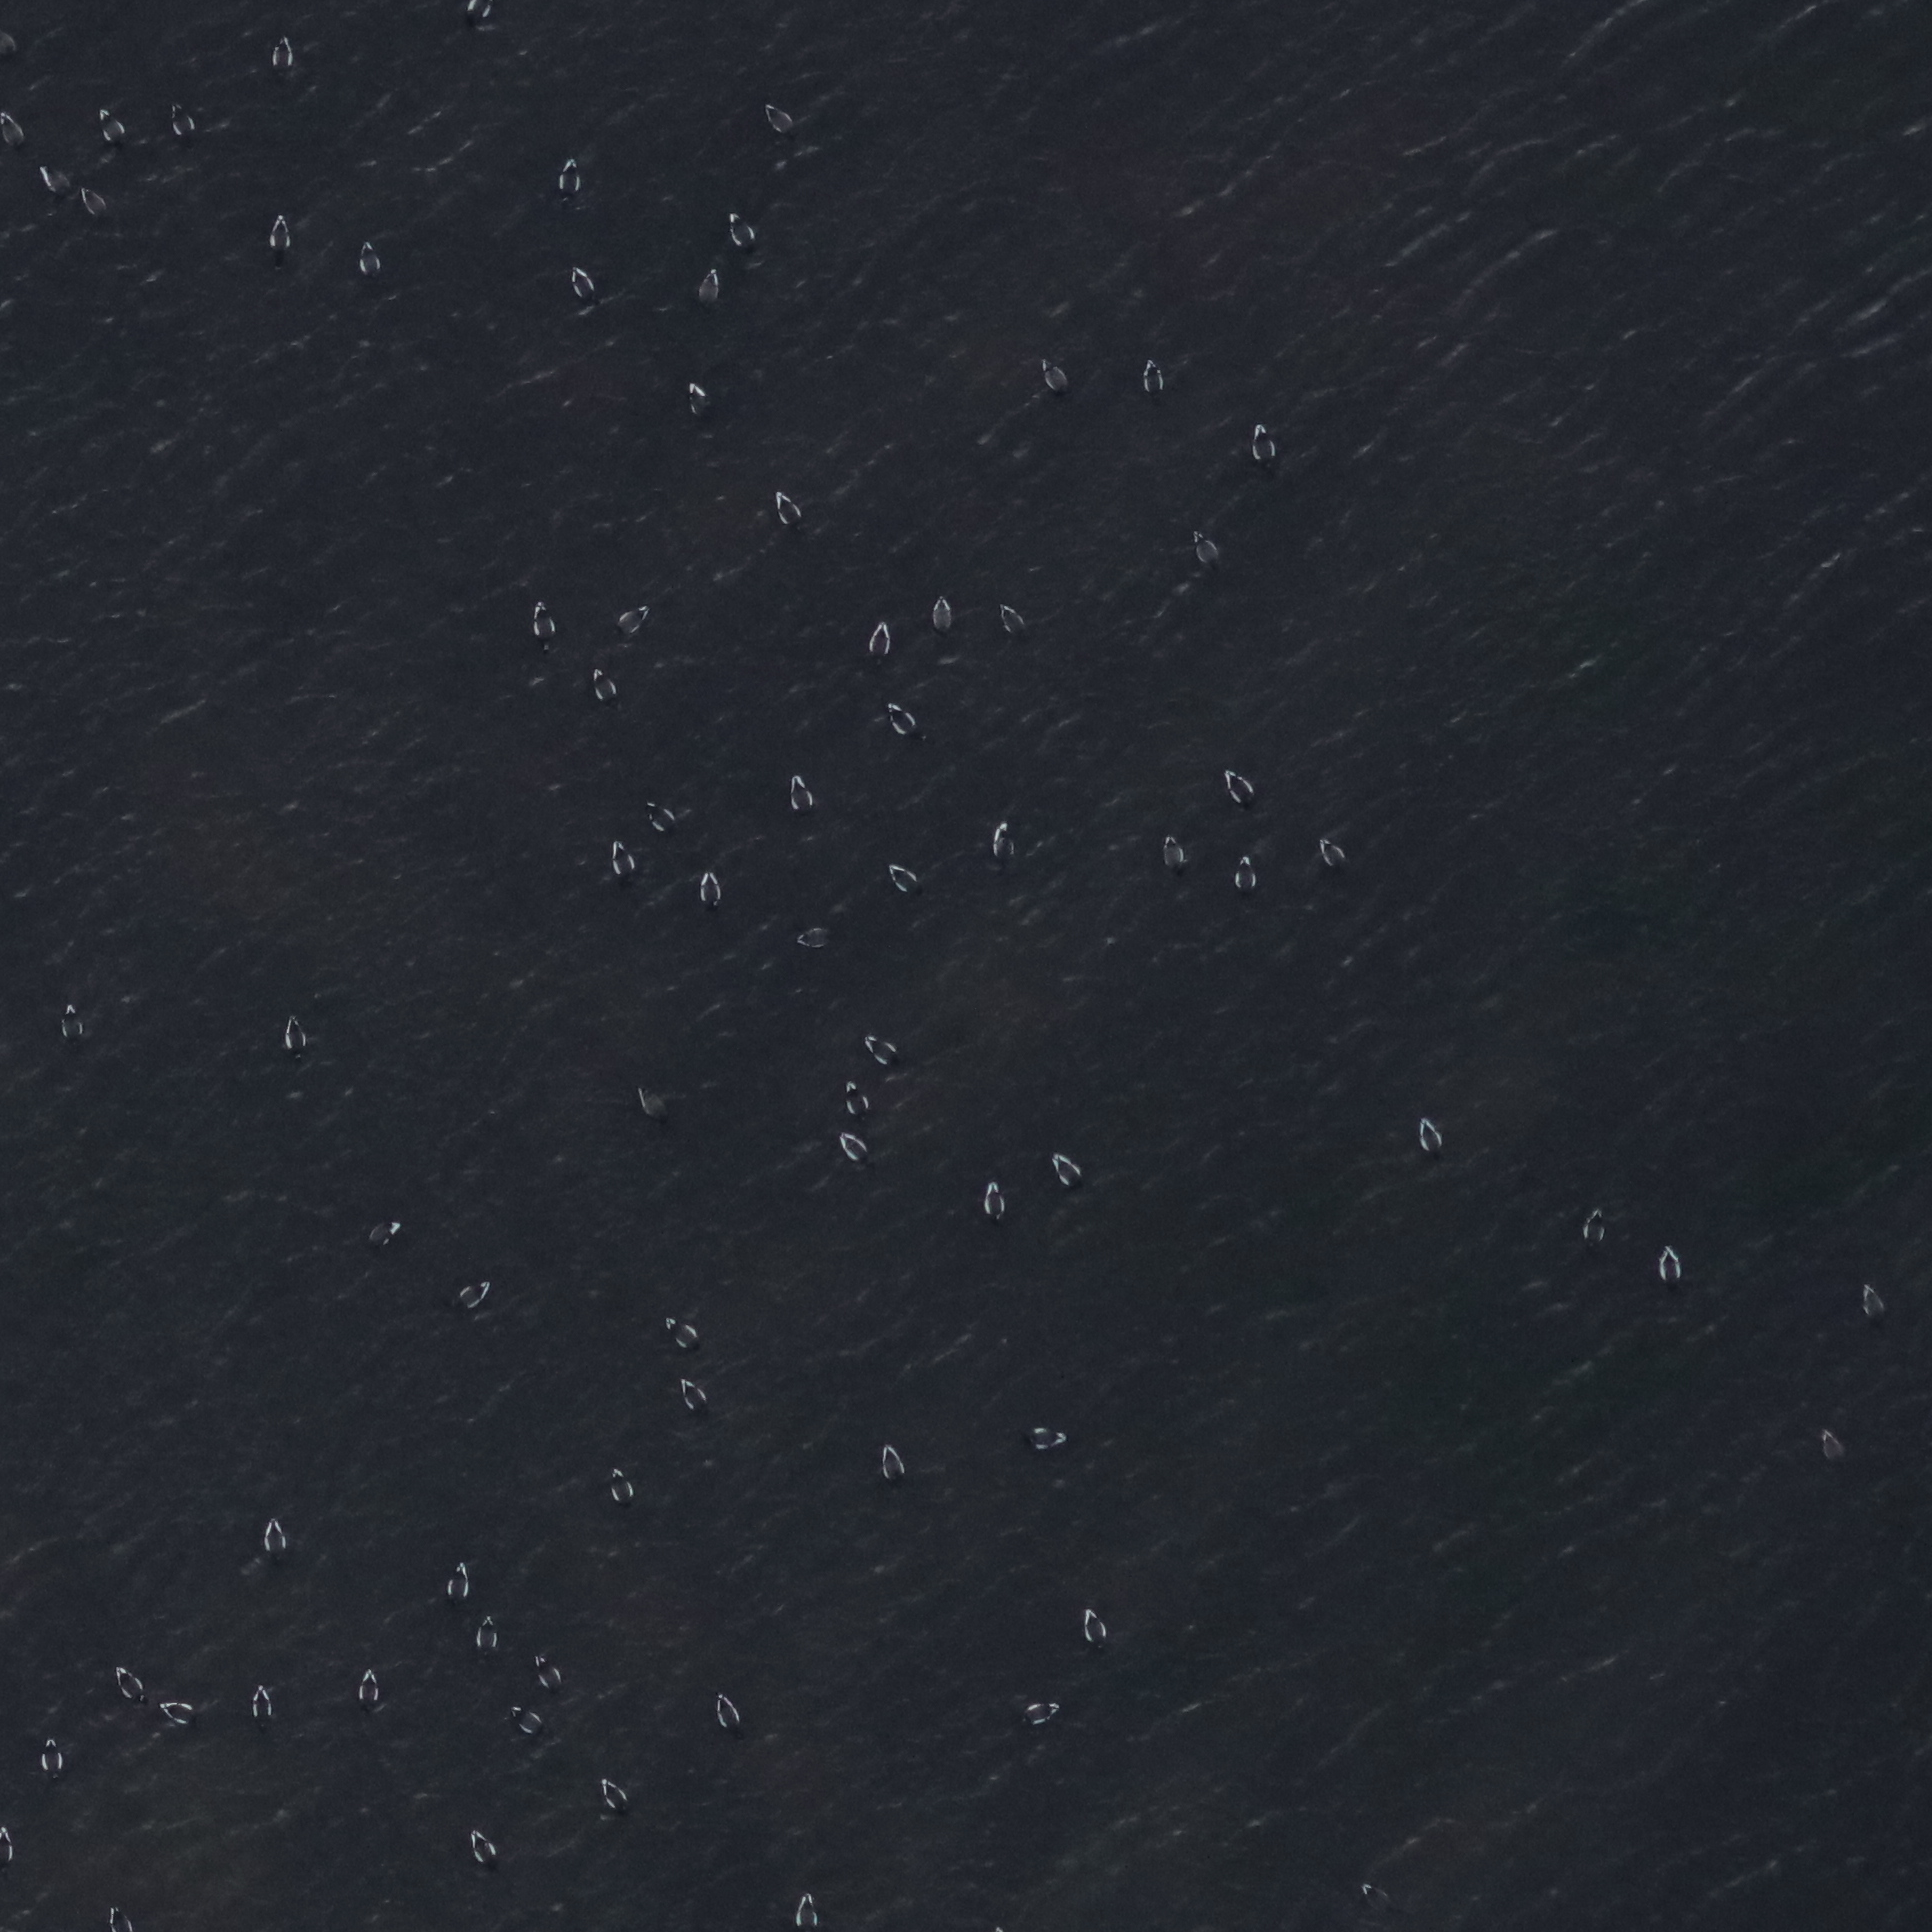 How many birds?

78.